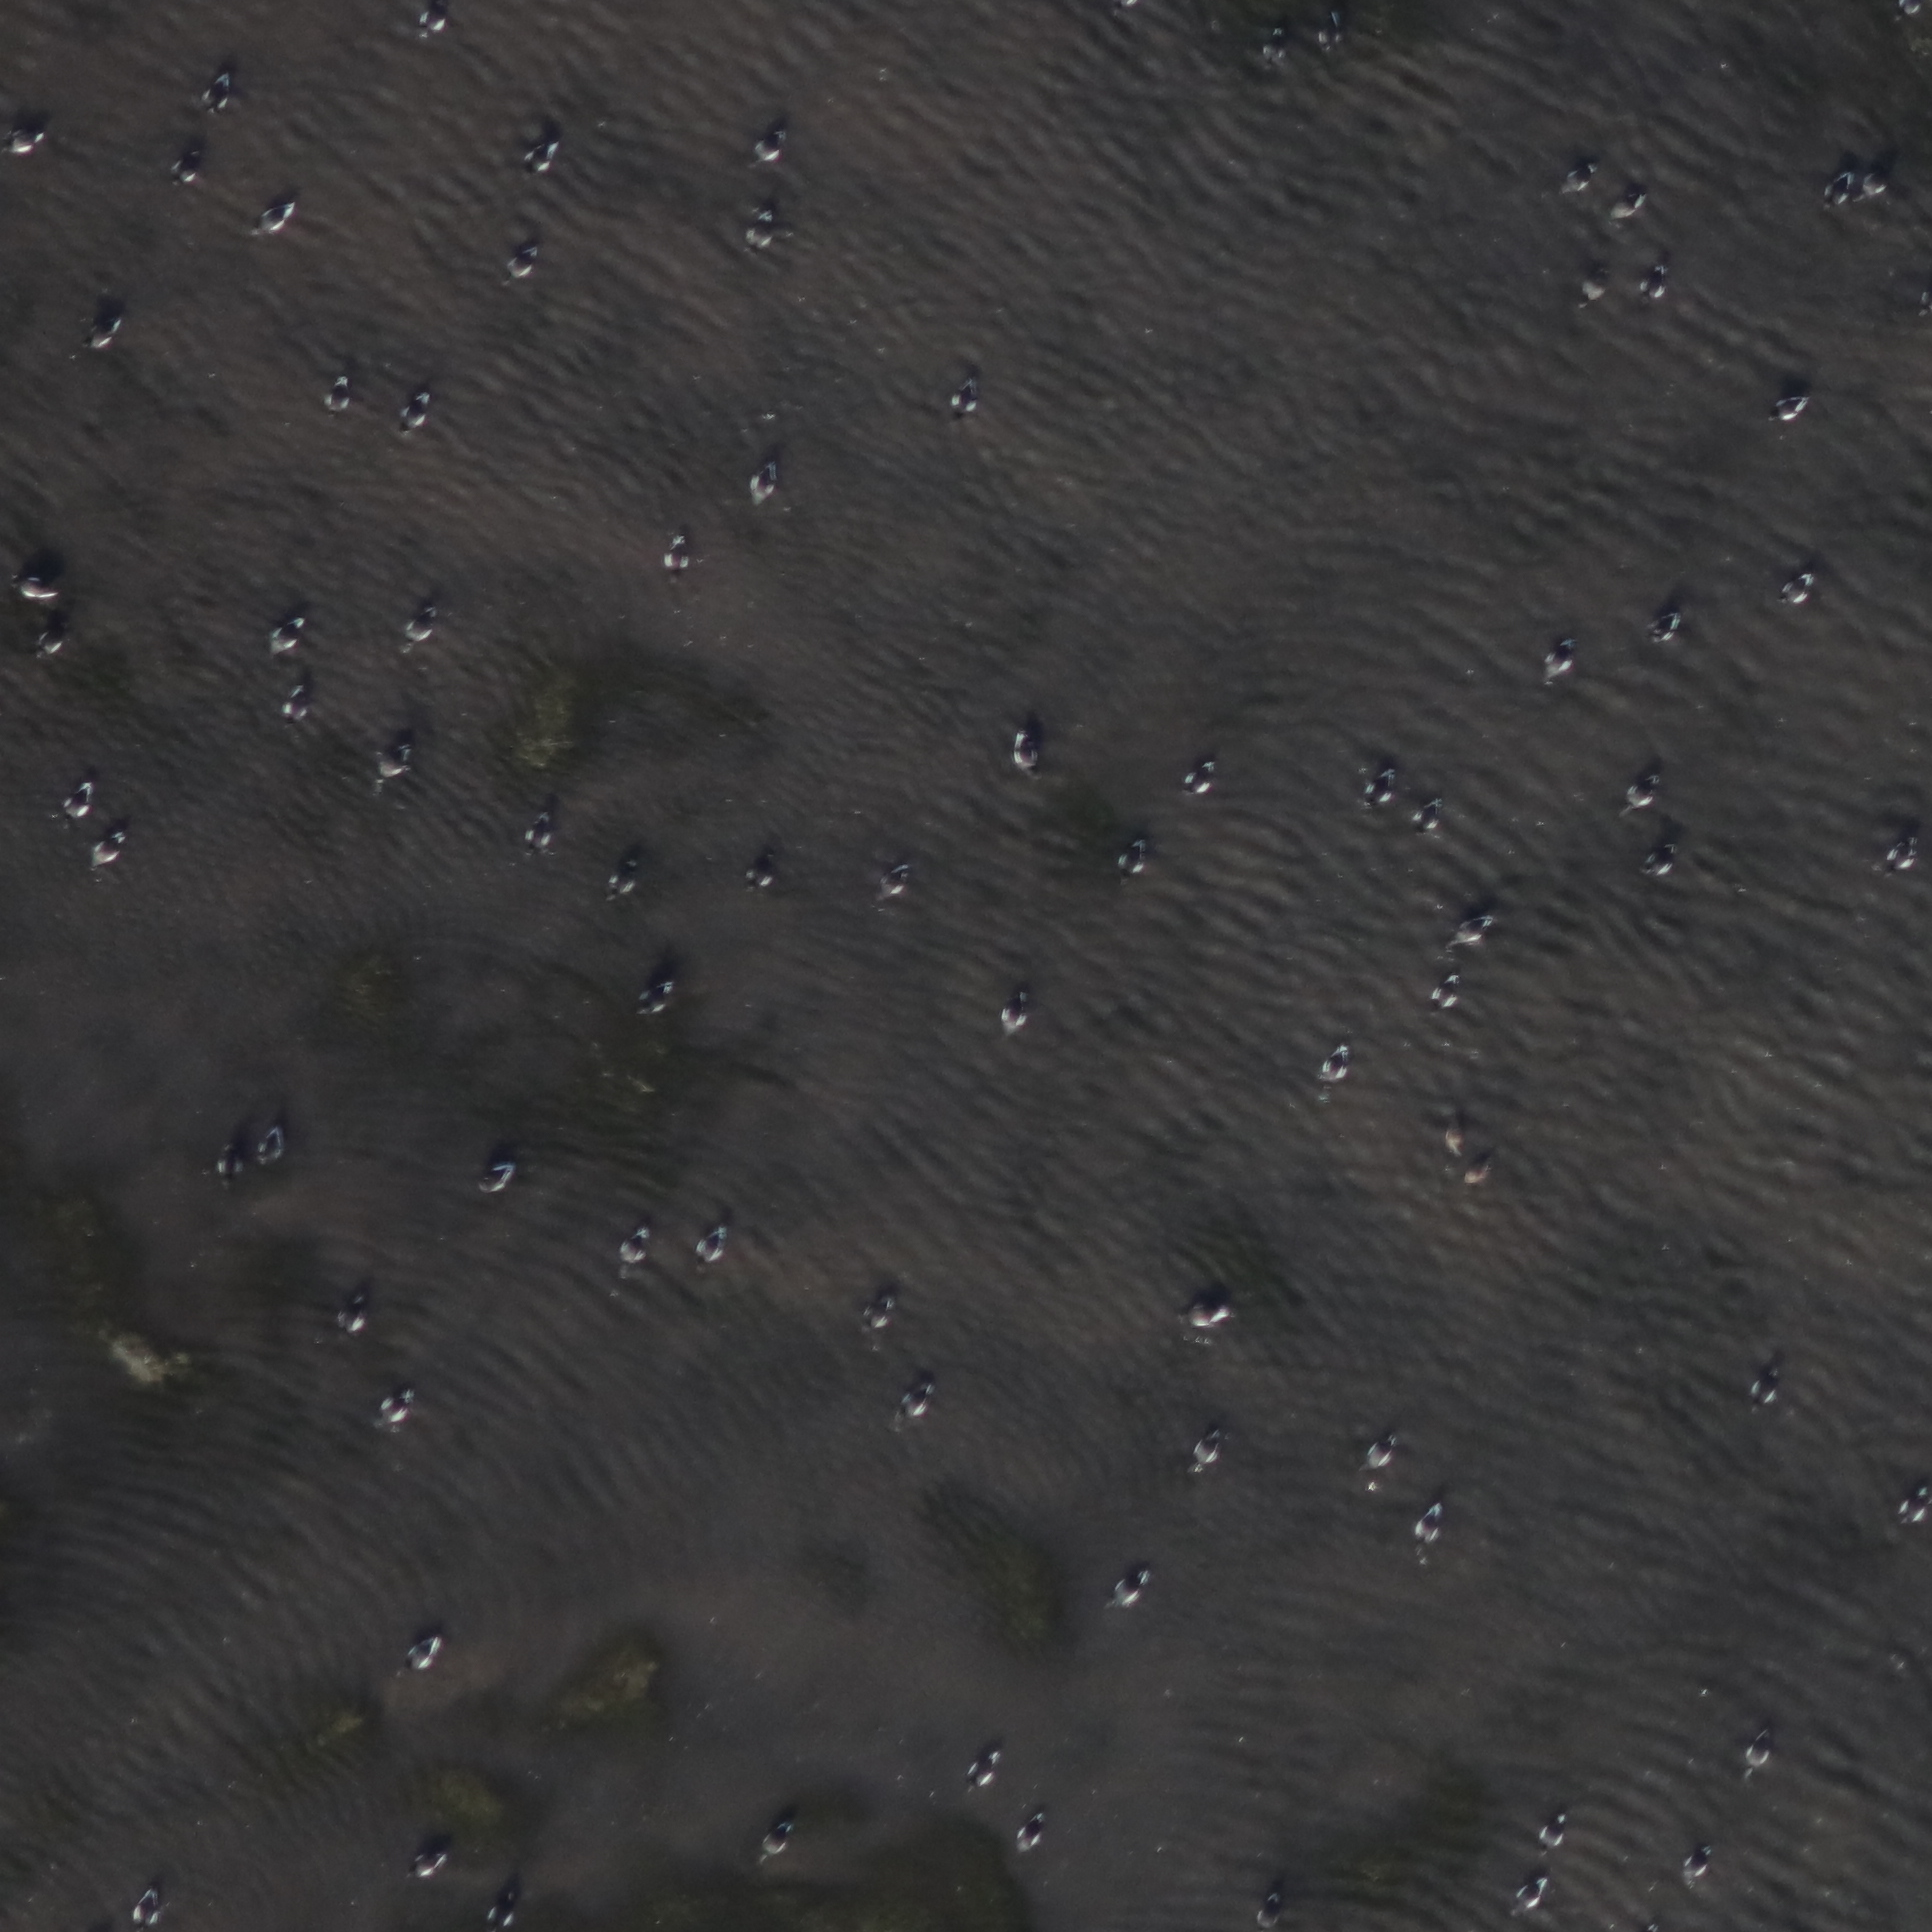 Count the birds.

82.